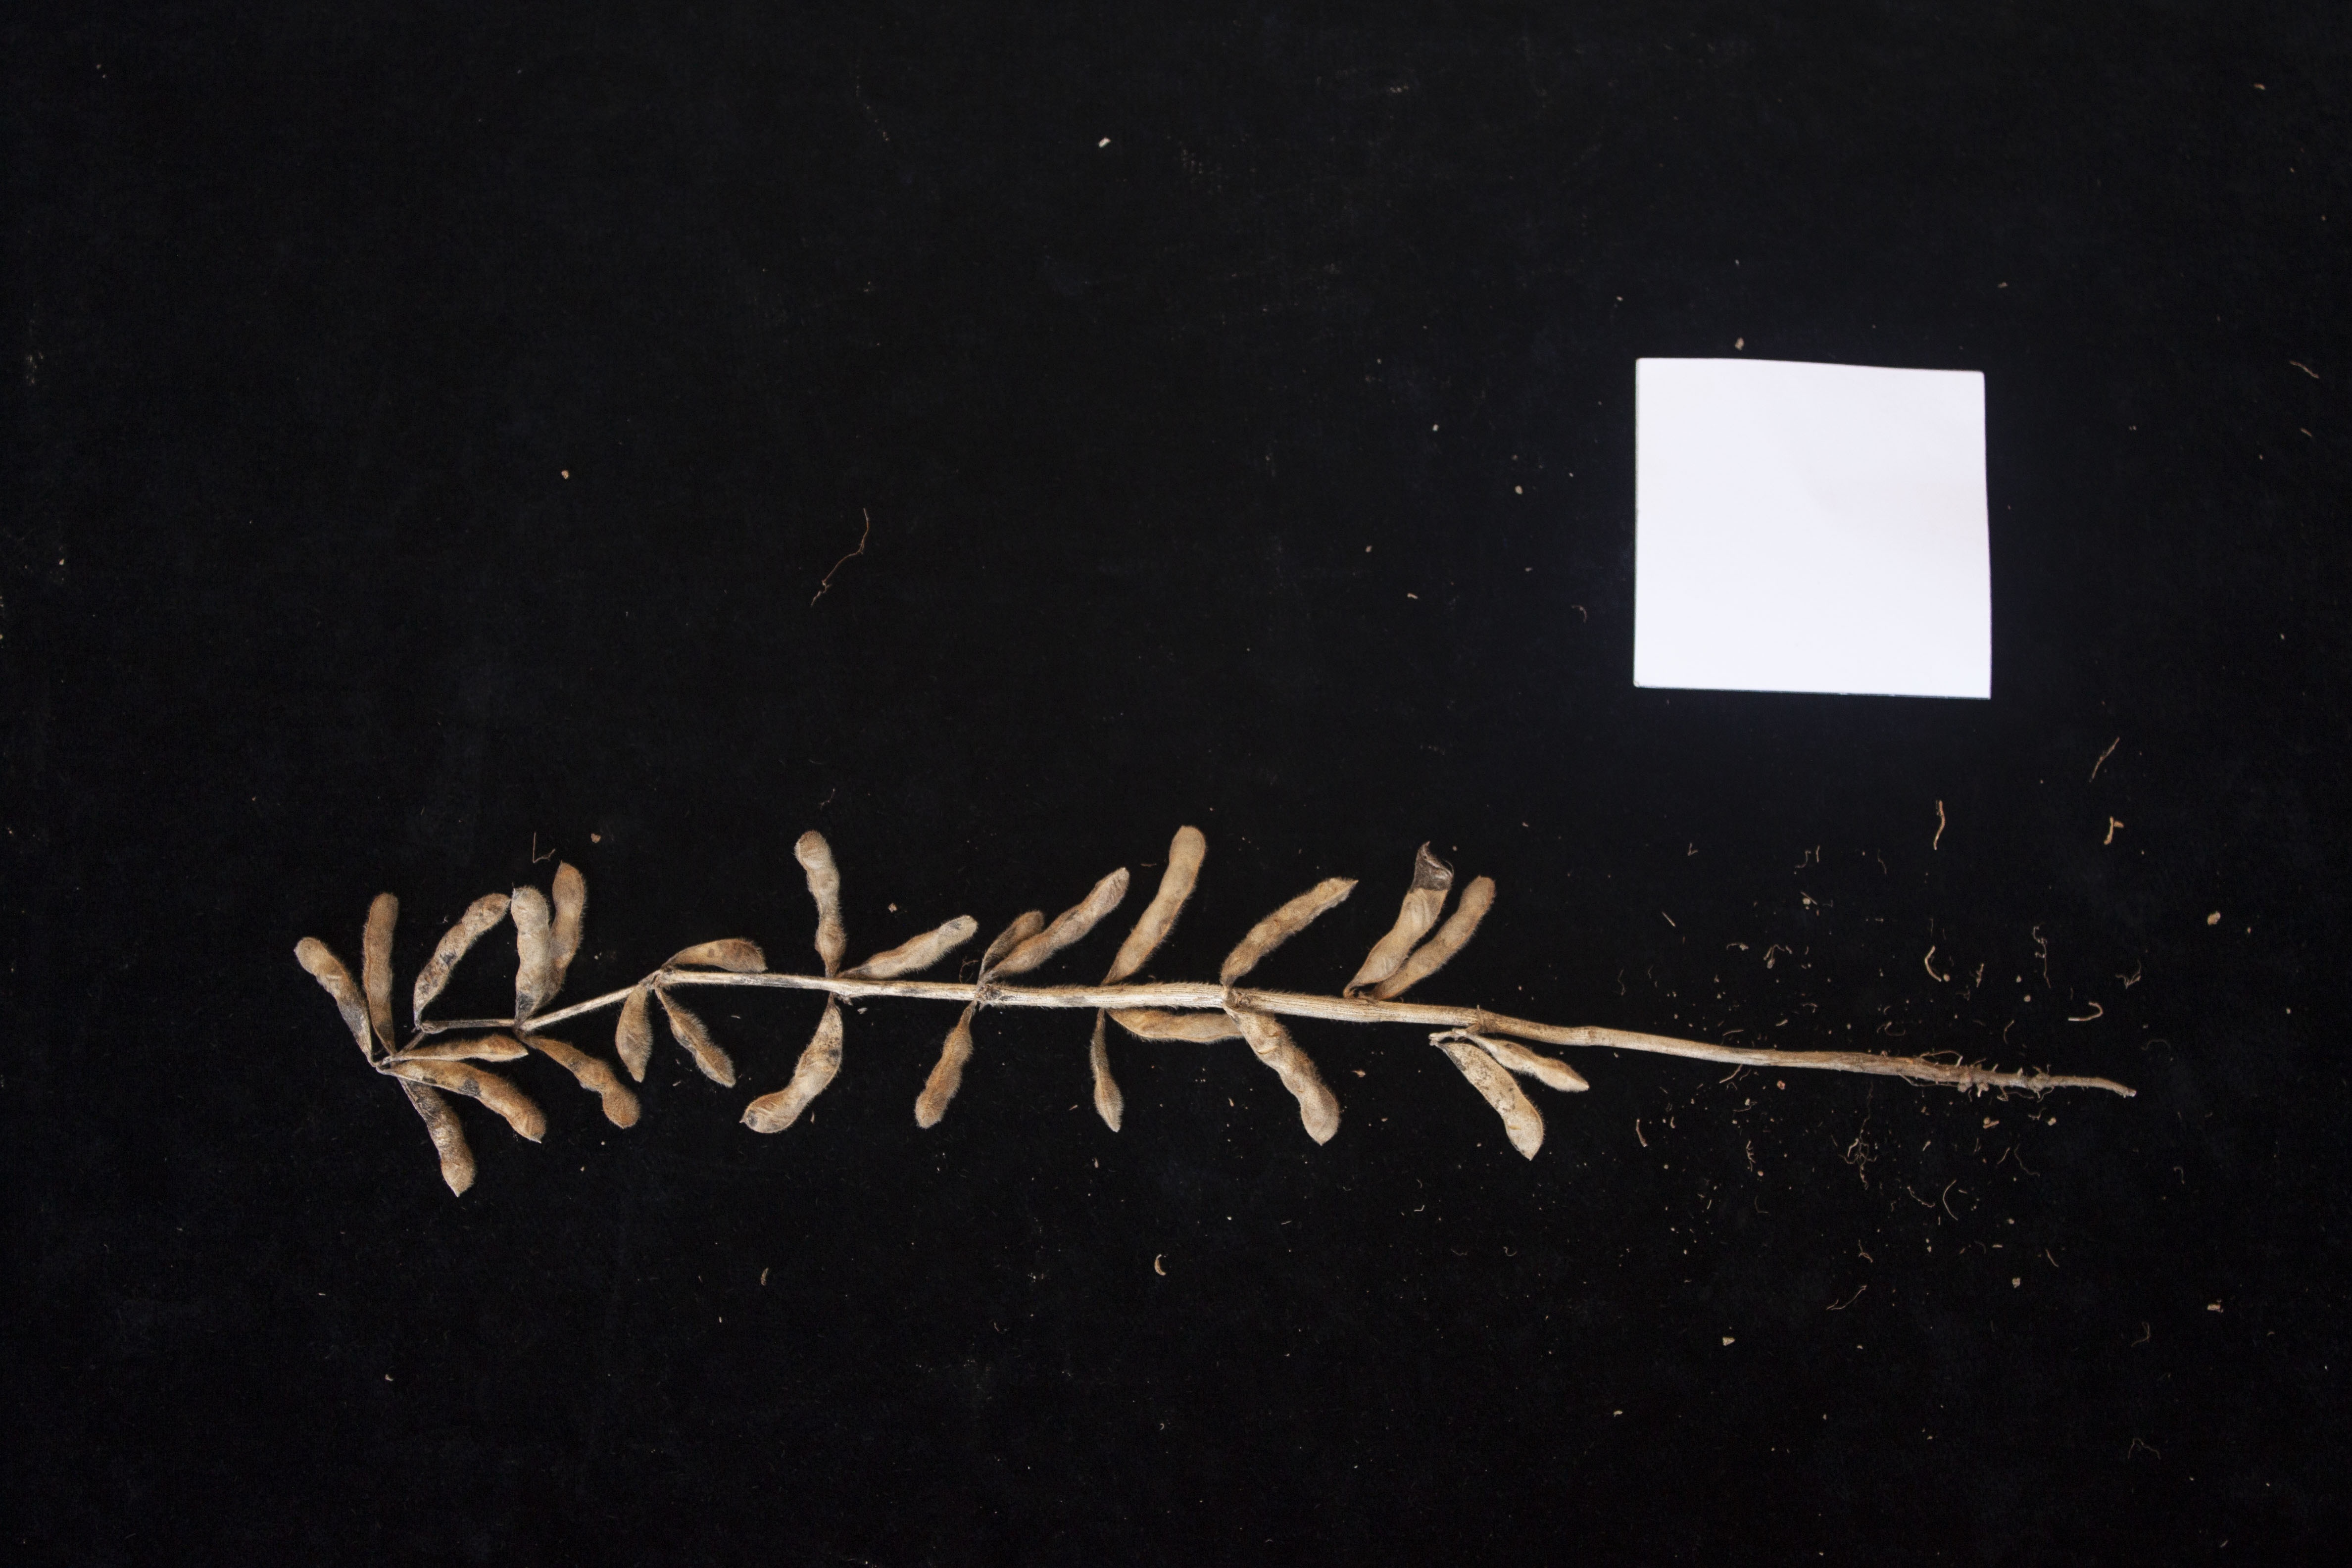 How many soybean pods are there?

27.